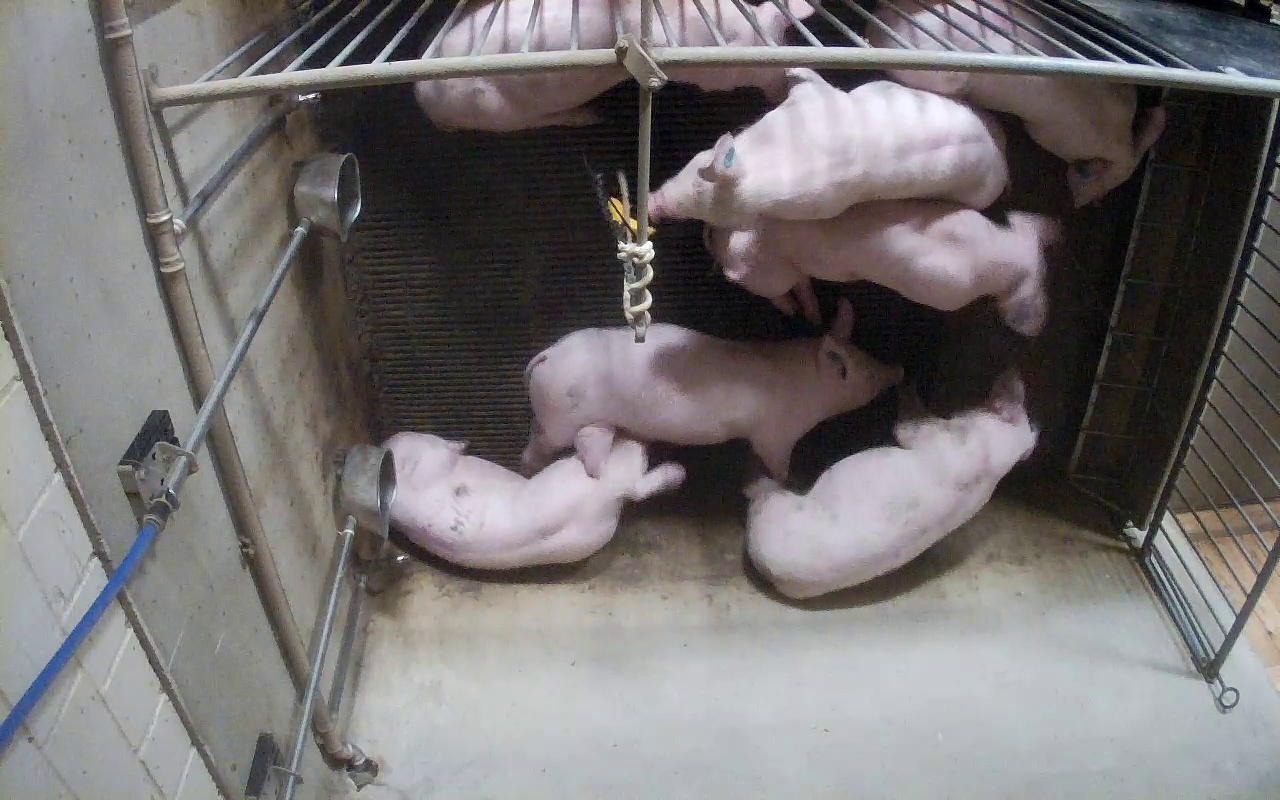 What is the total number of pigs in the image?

7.